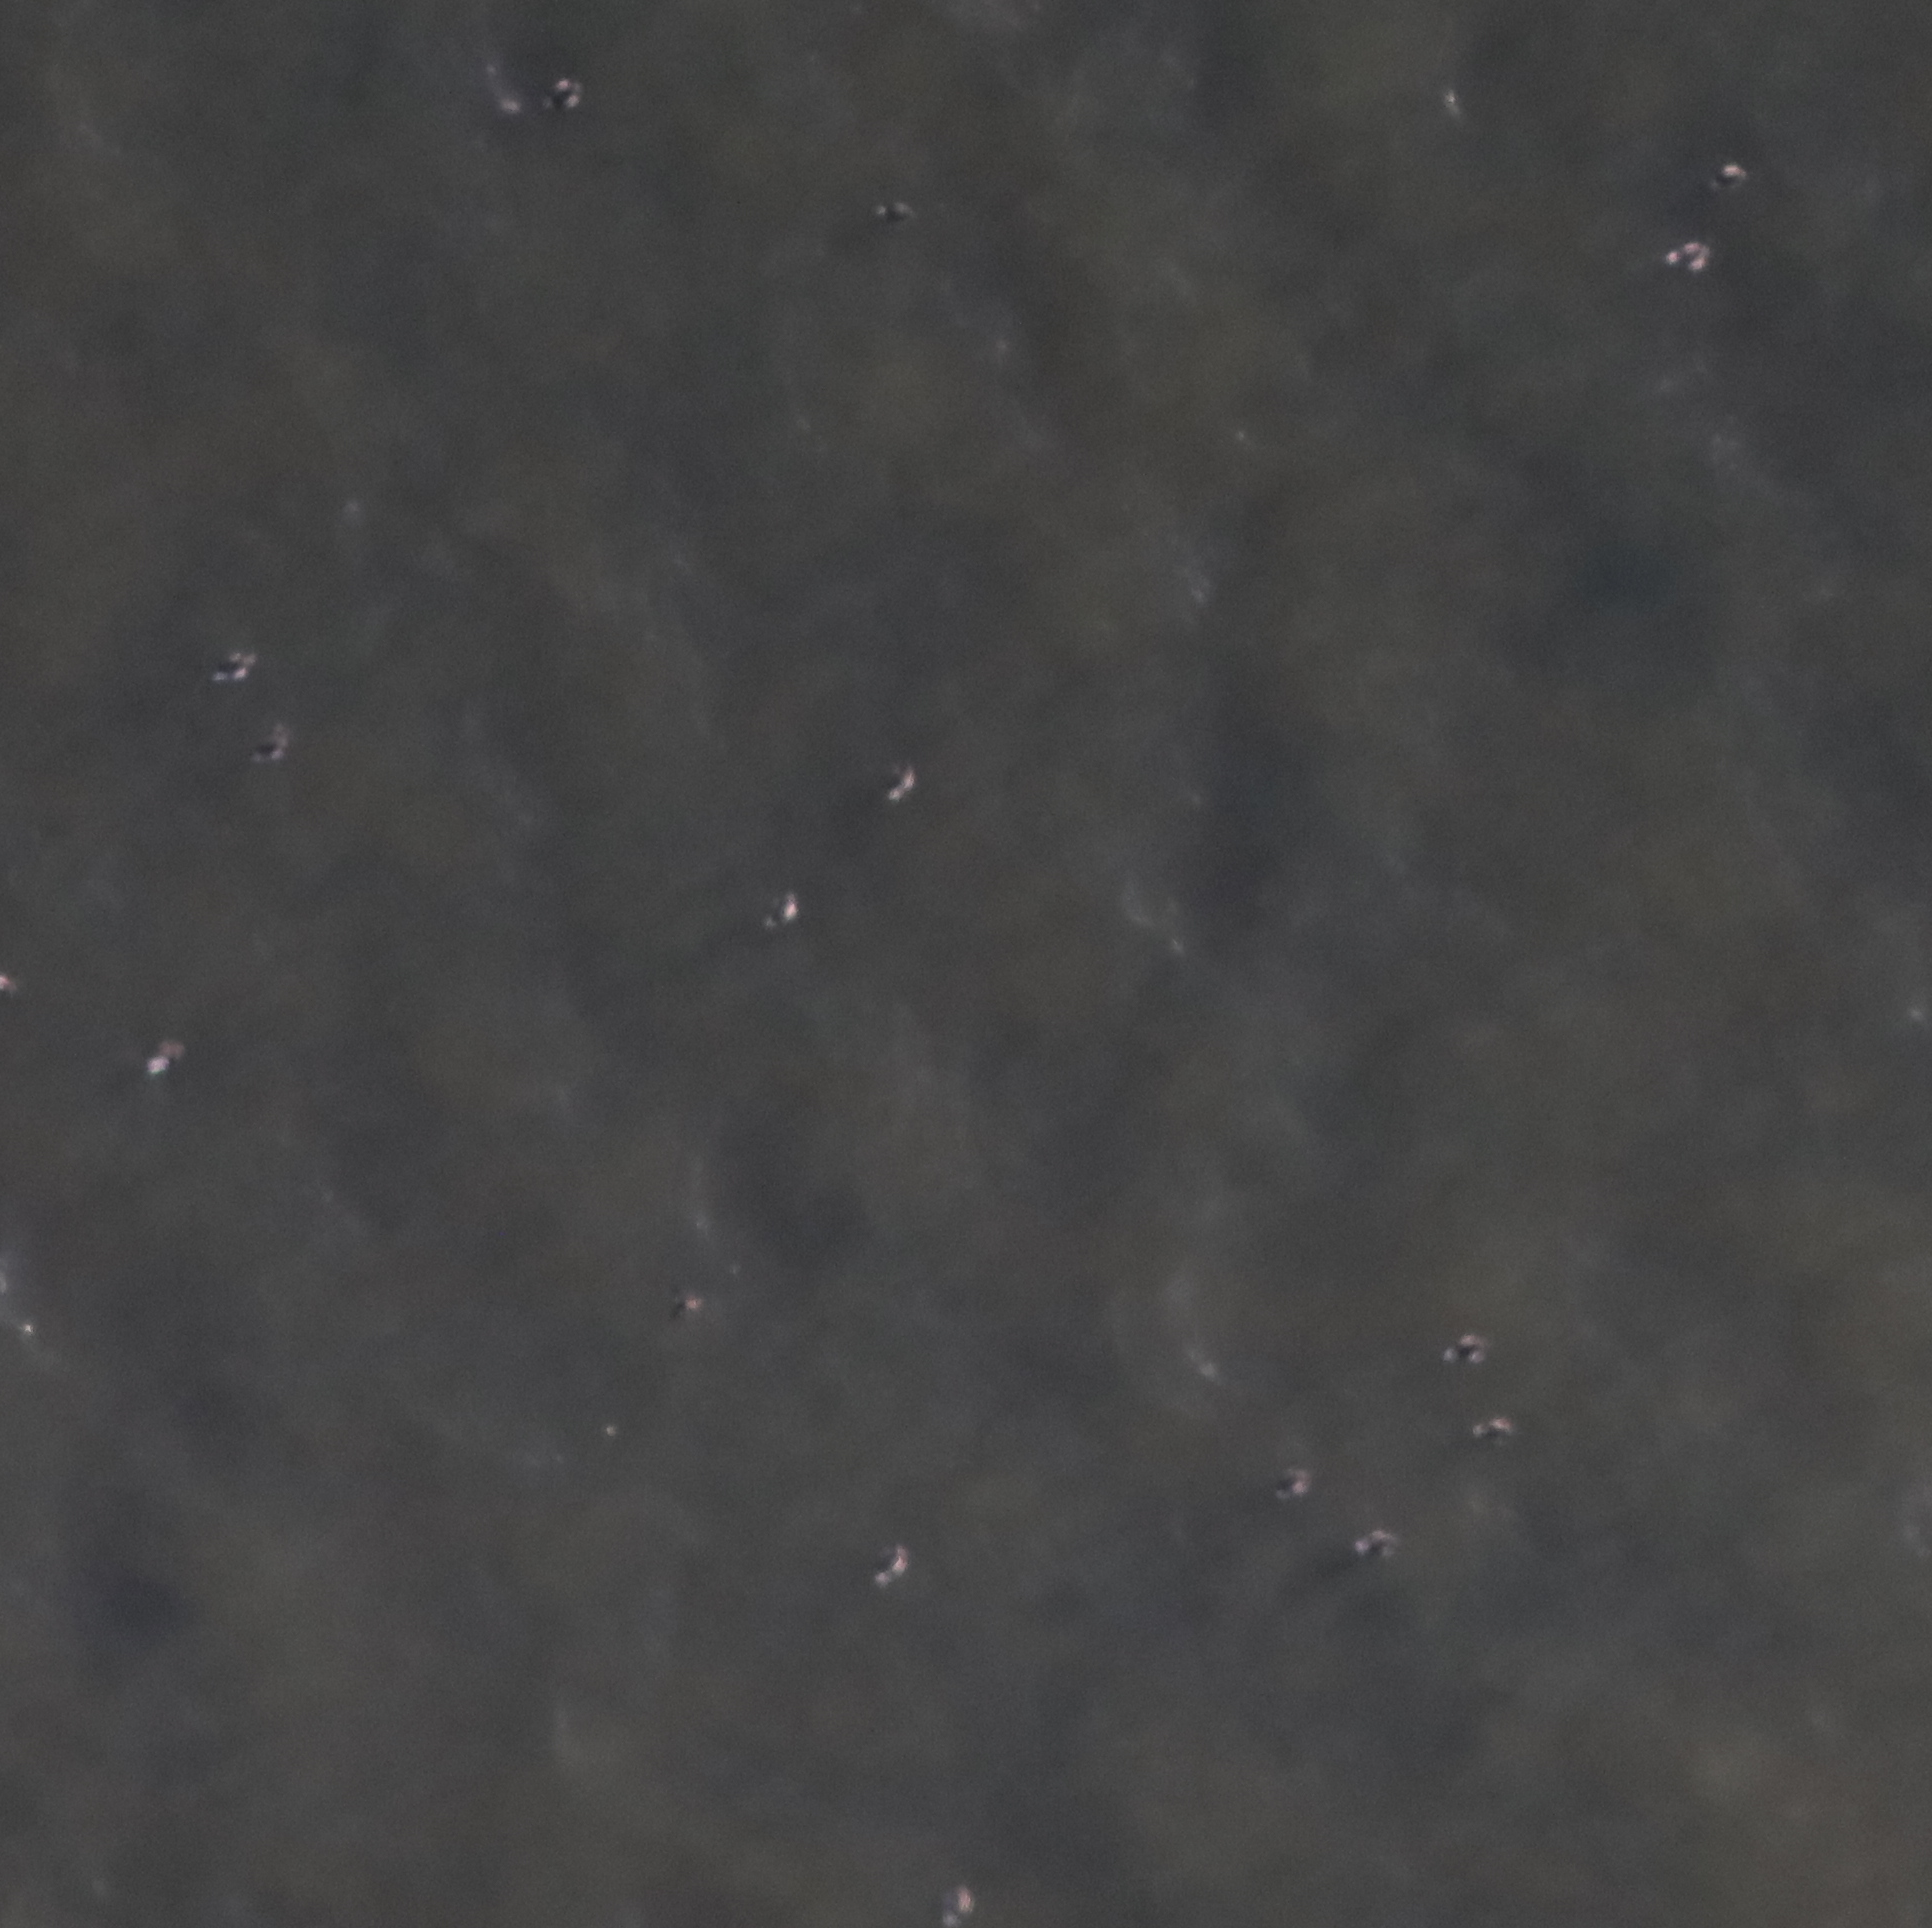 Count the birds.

16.